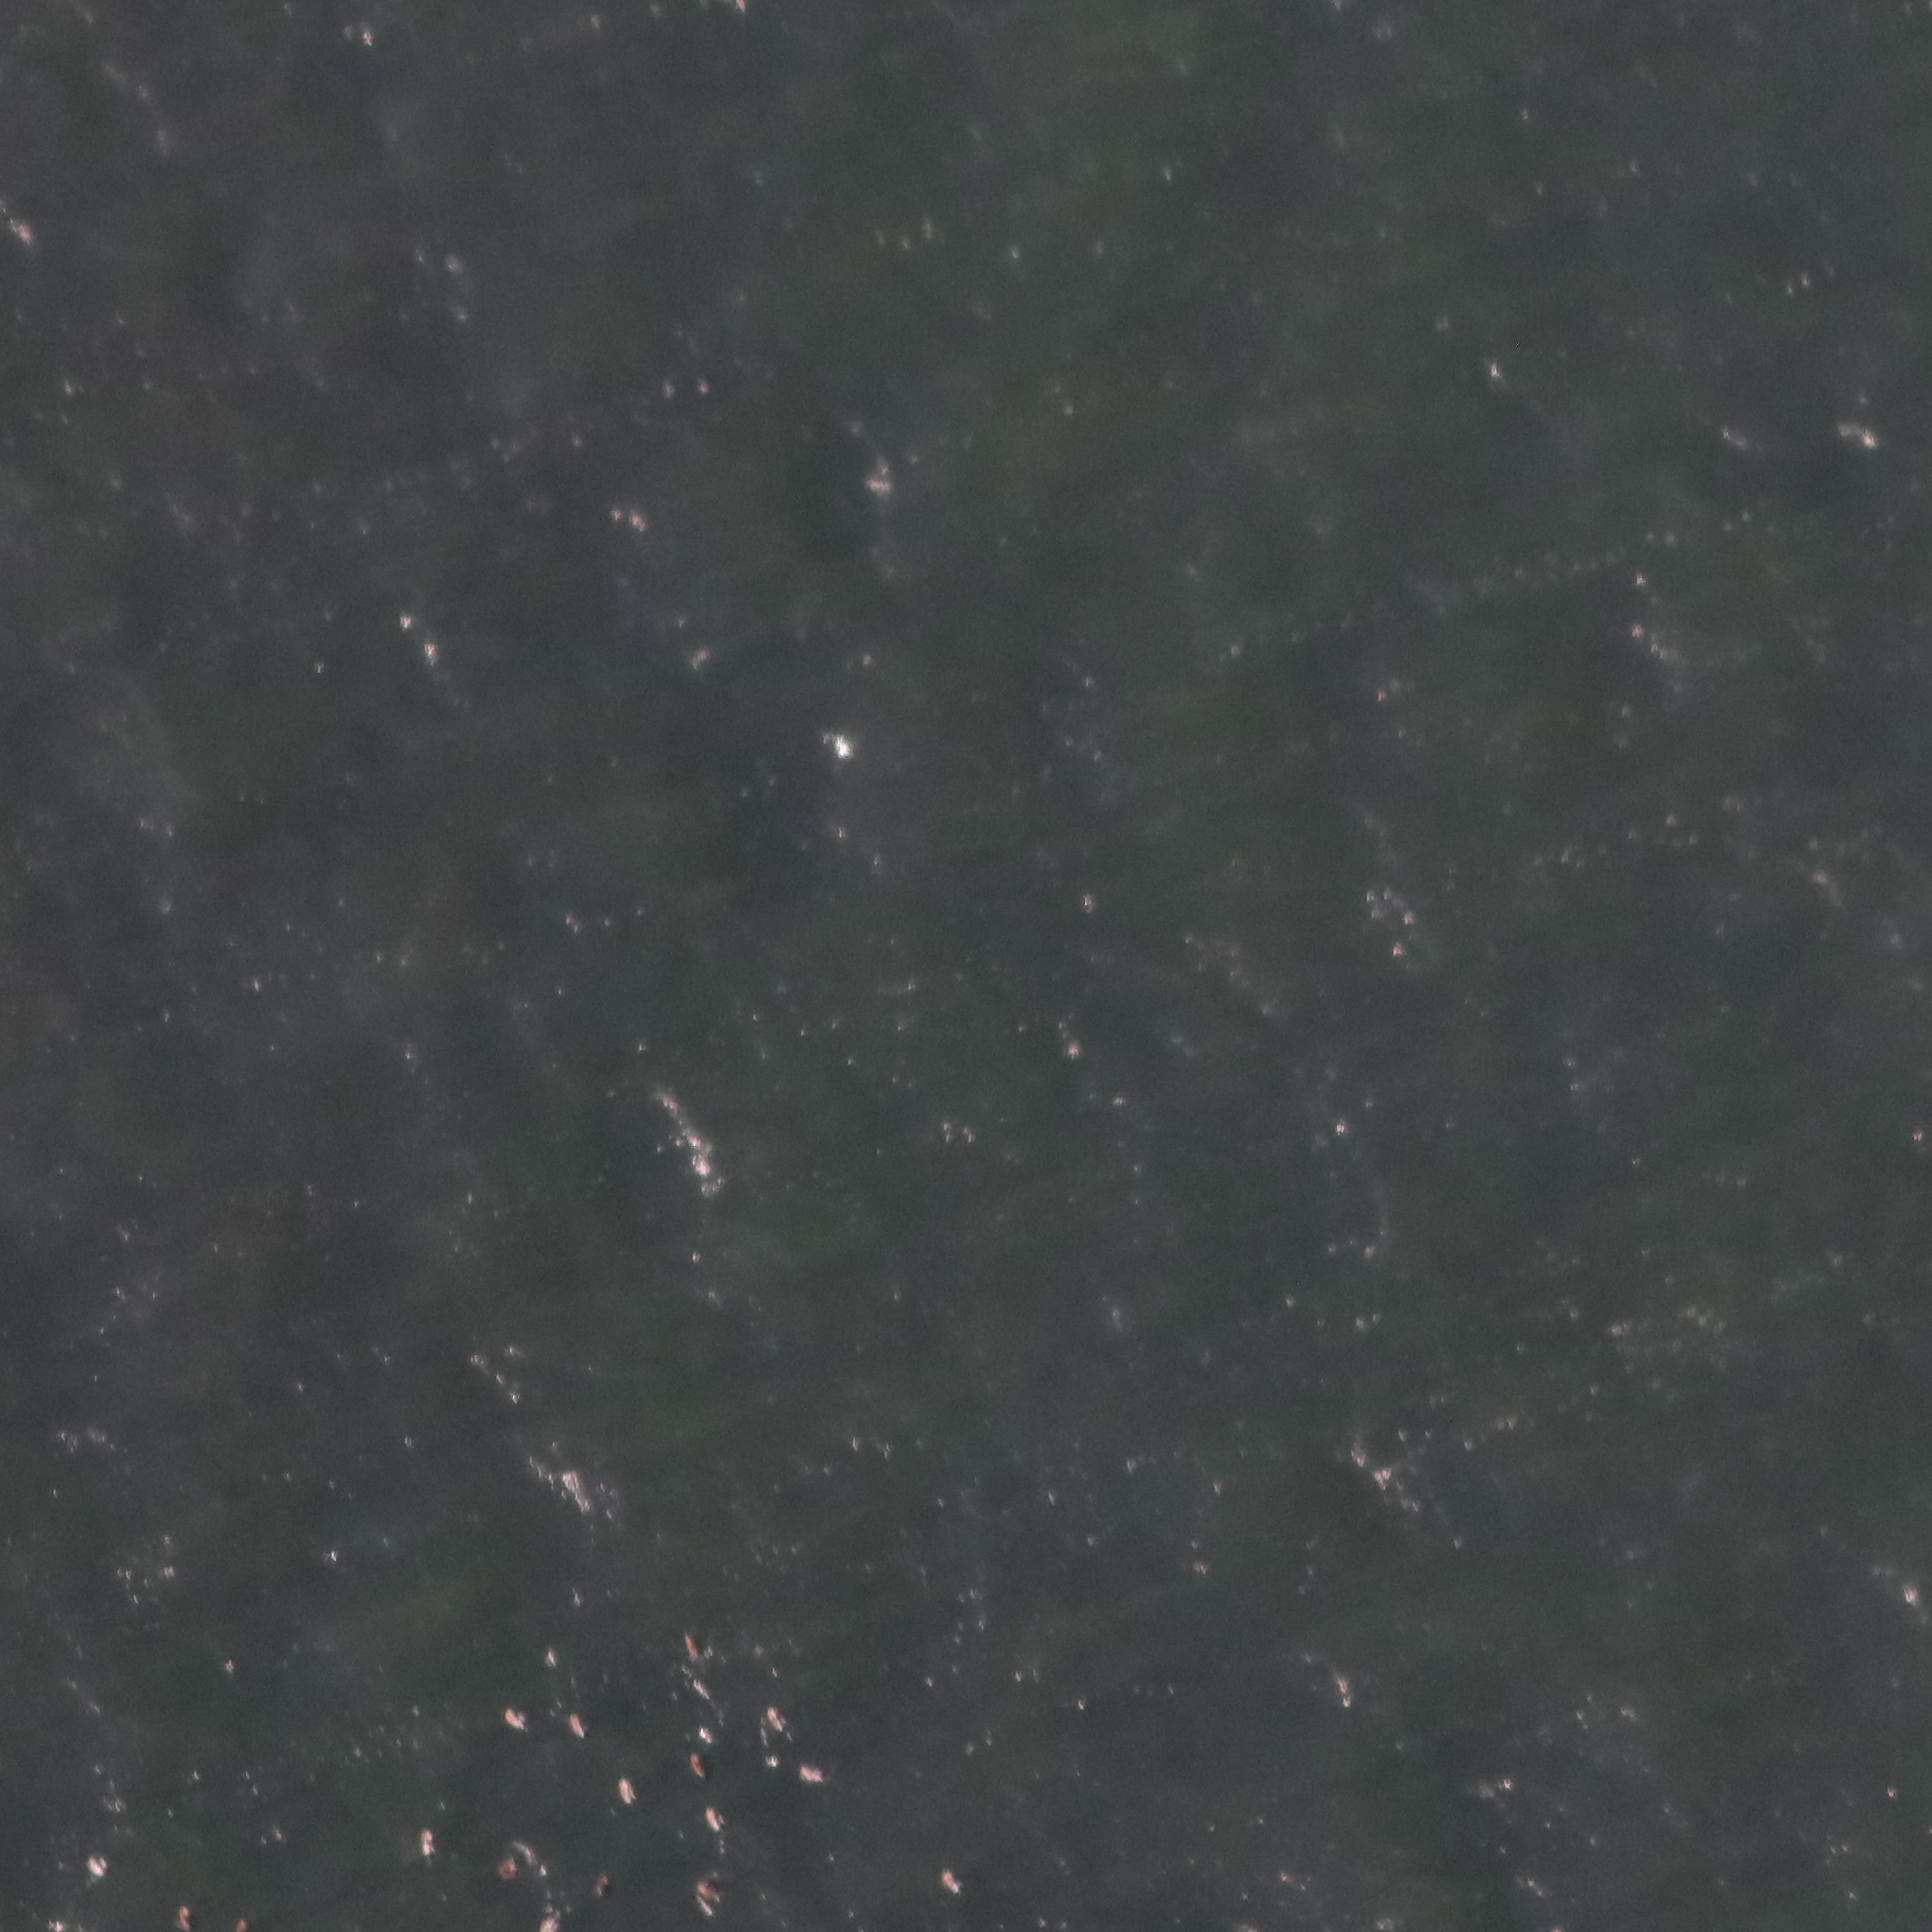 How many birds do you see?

17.